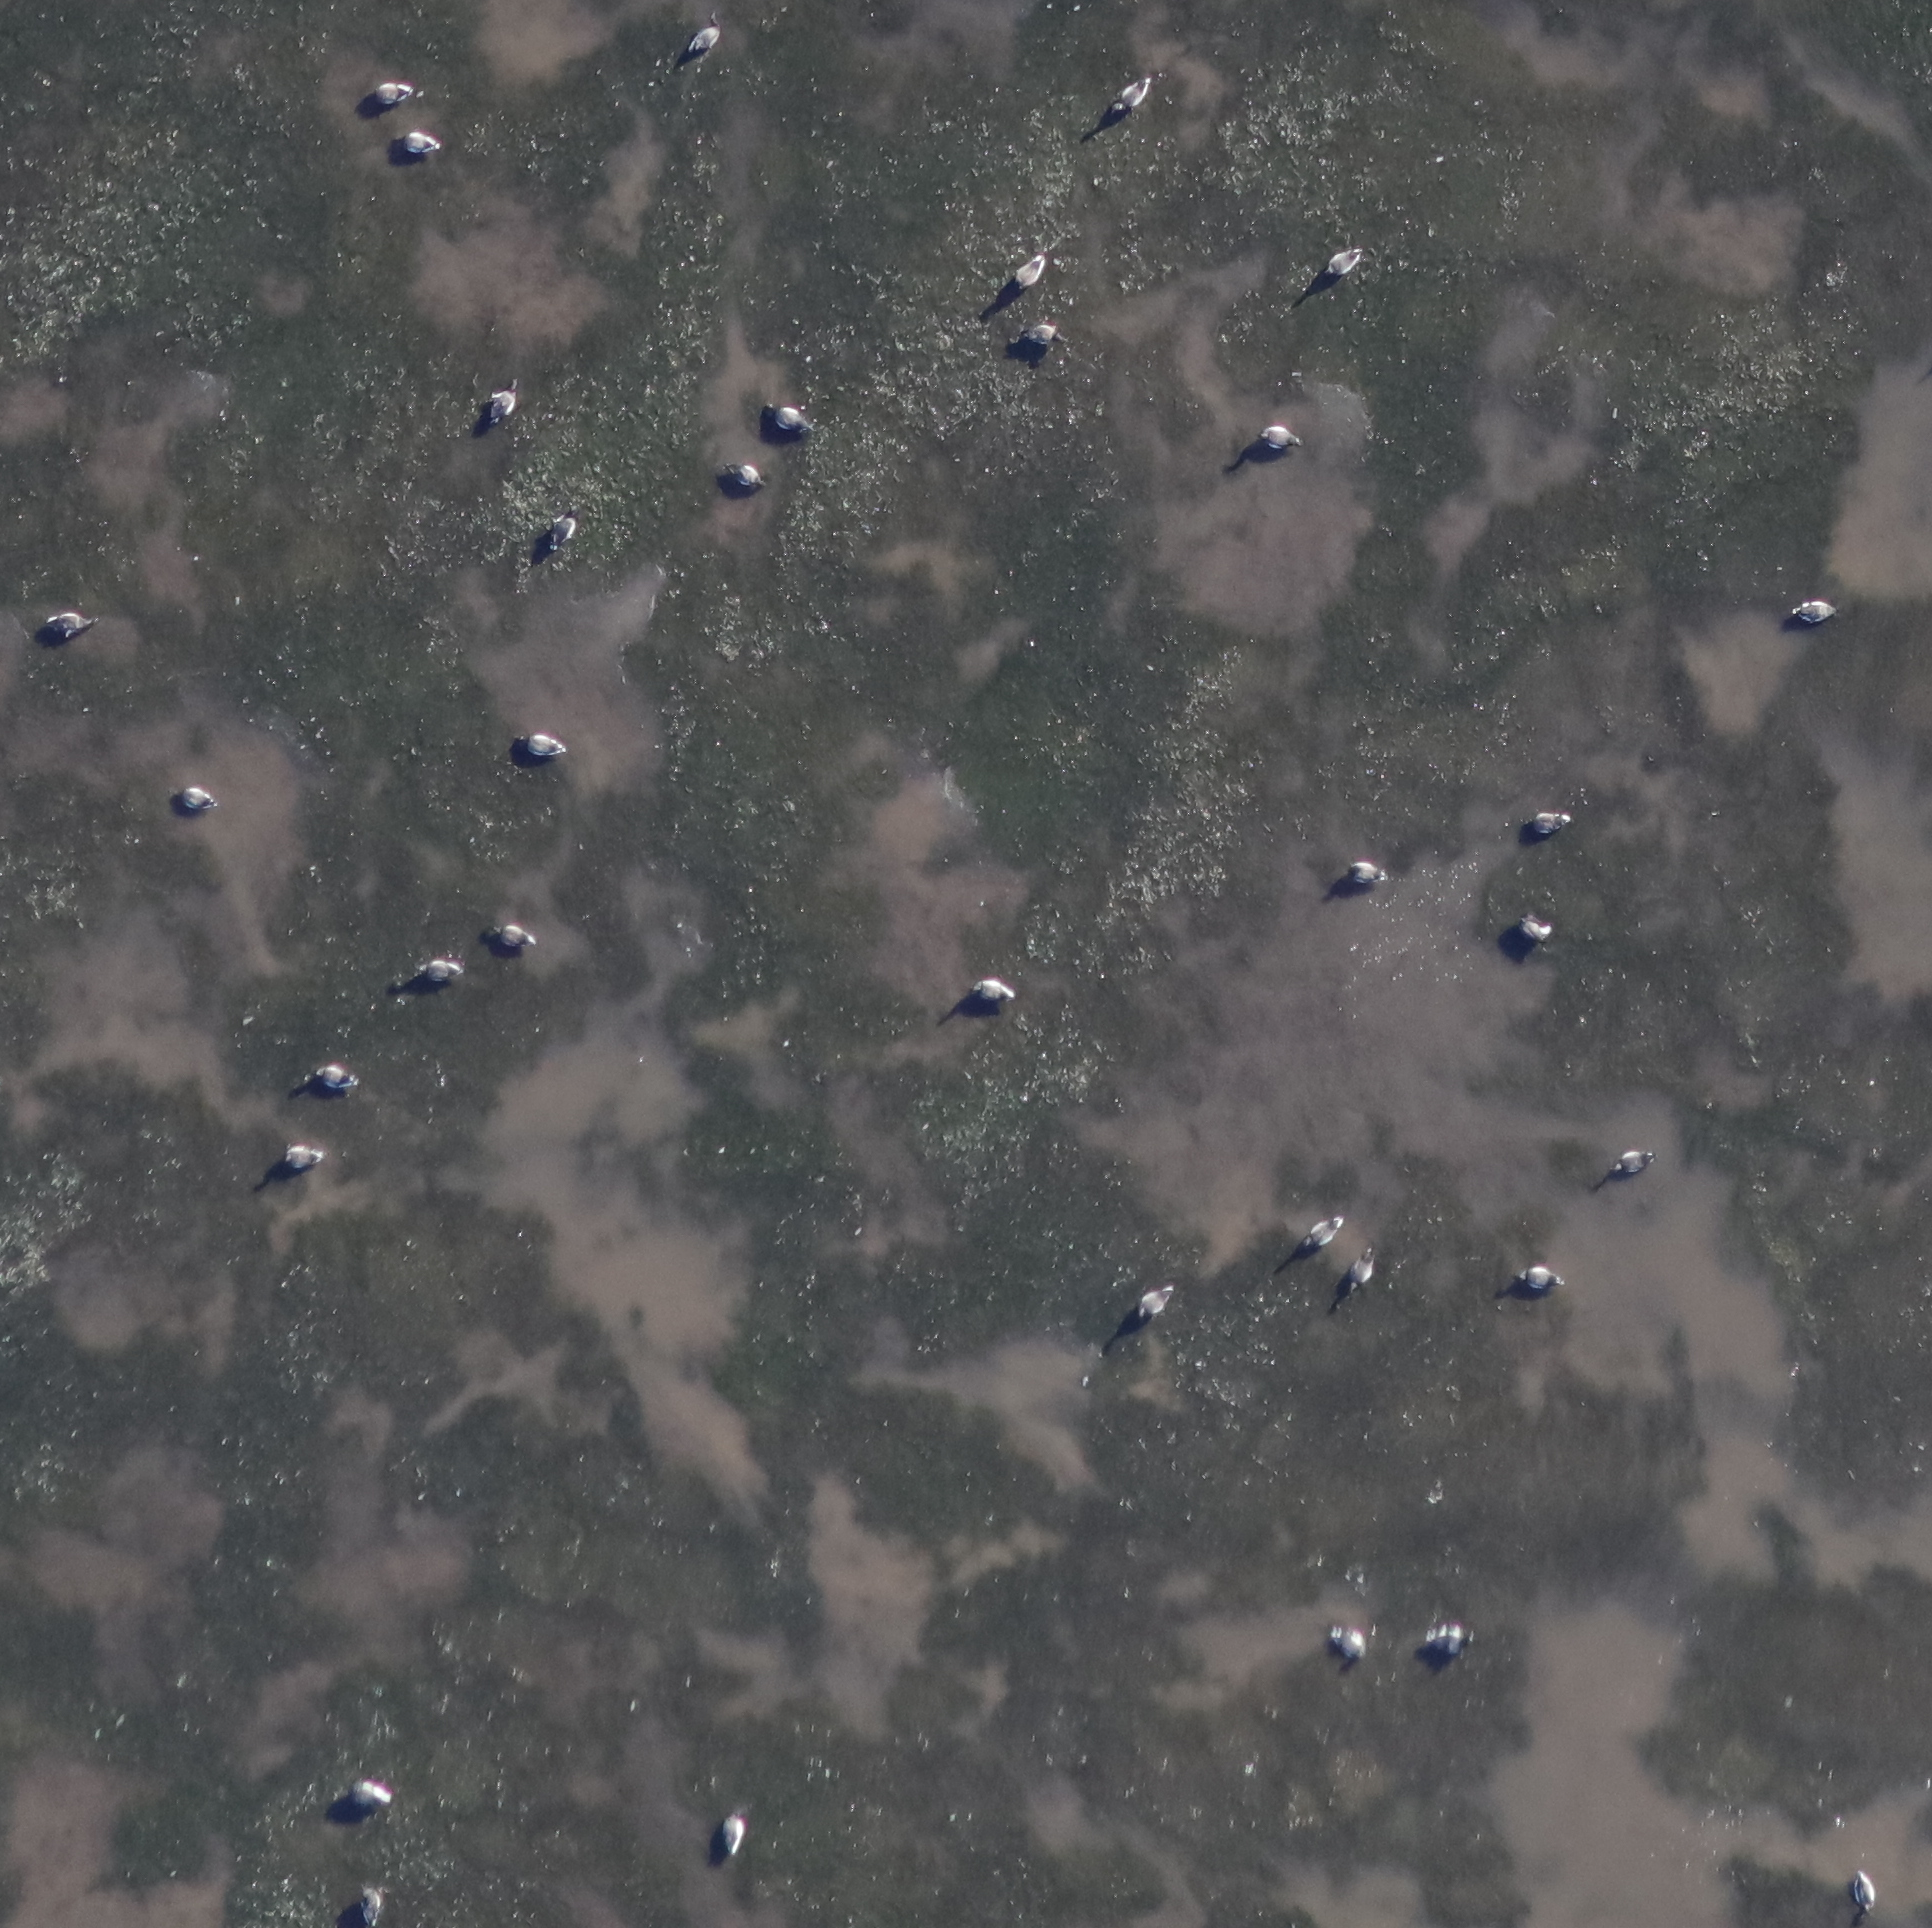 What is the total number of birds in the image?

35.